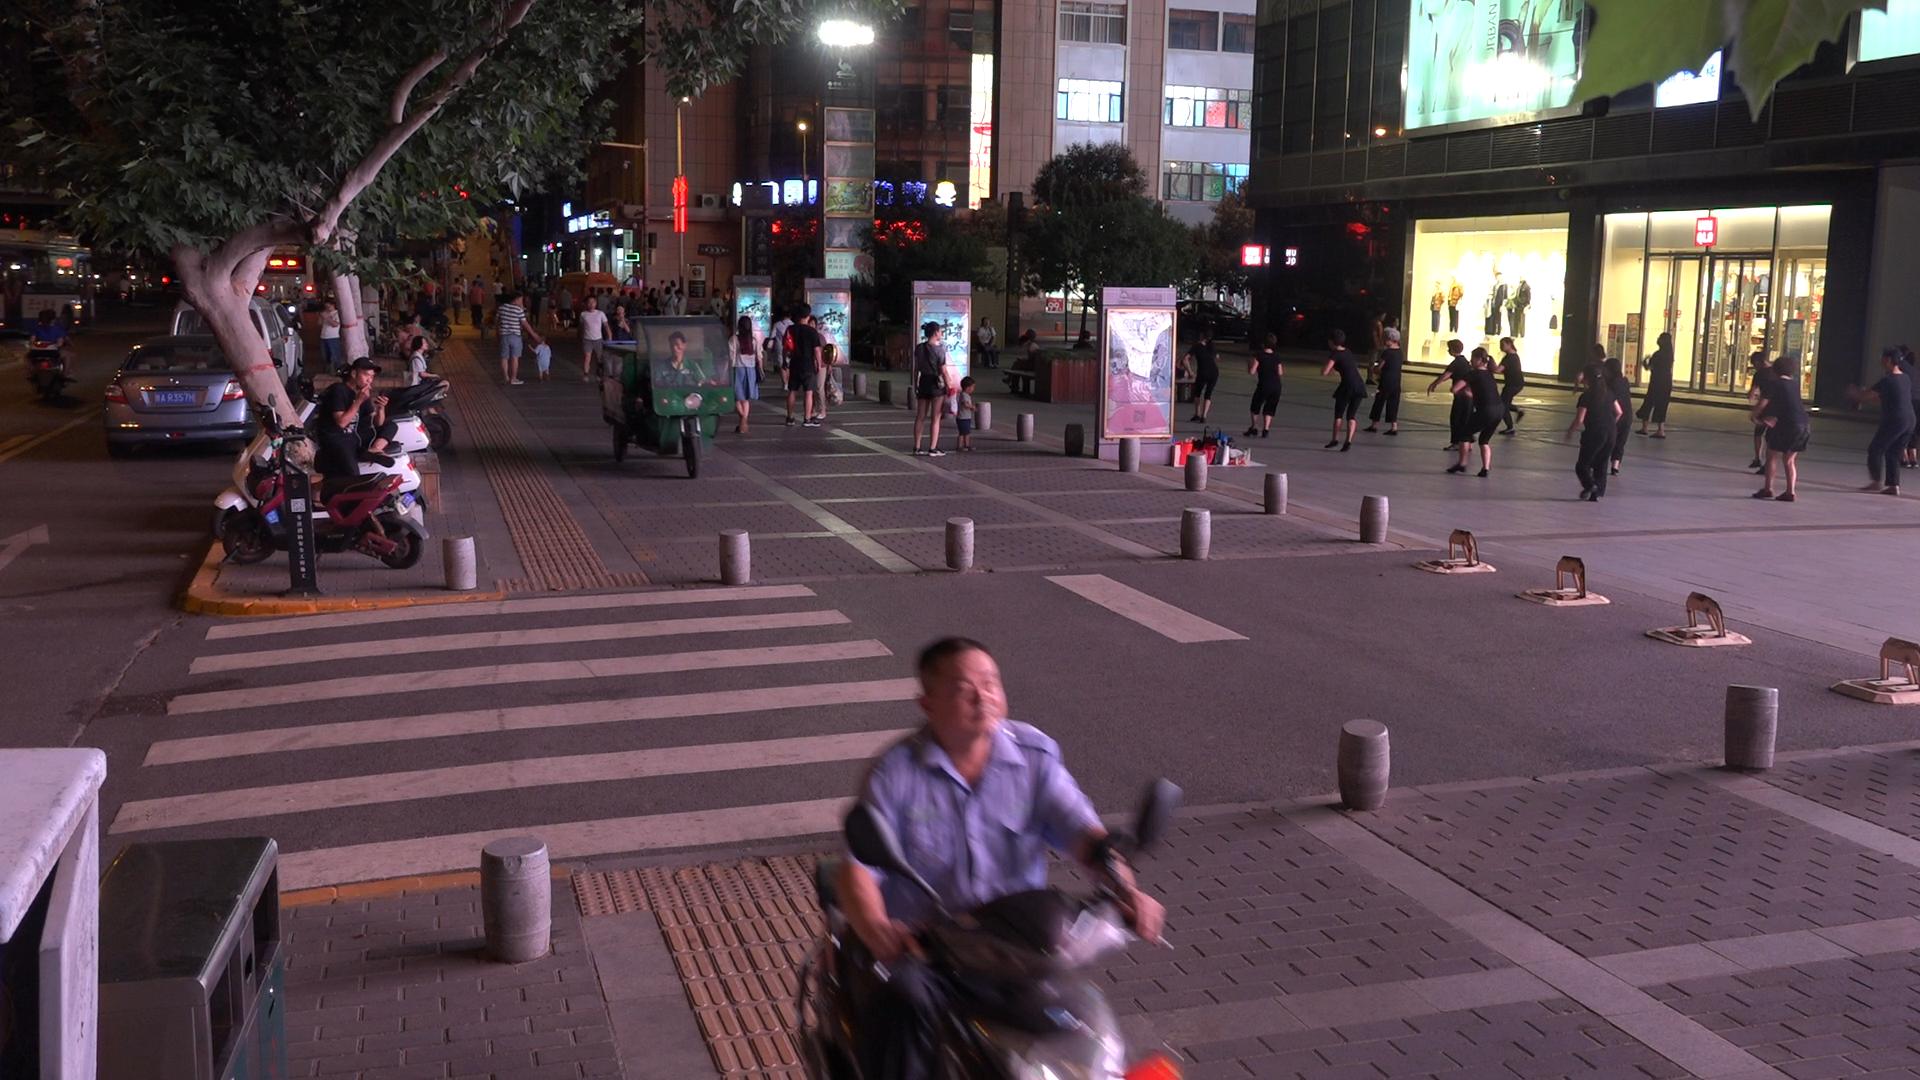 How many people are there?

60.